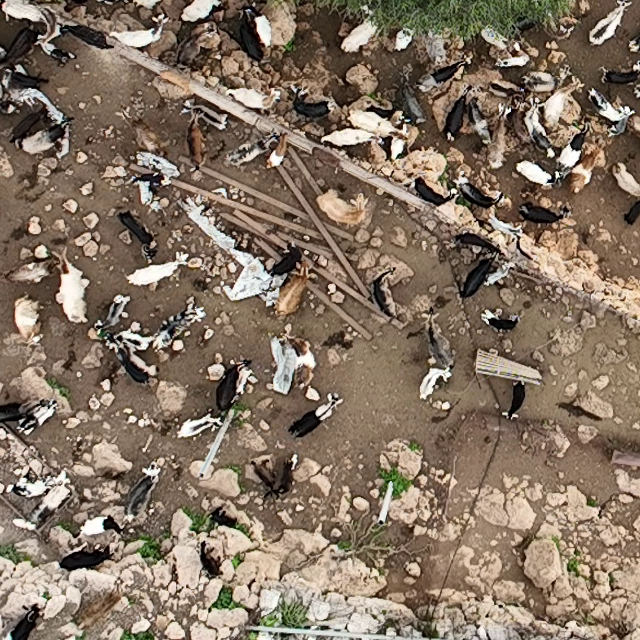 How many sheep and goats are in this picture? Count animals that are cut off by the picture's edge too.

101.